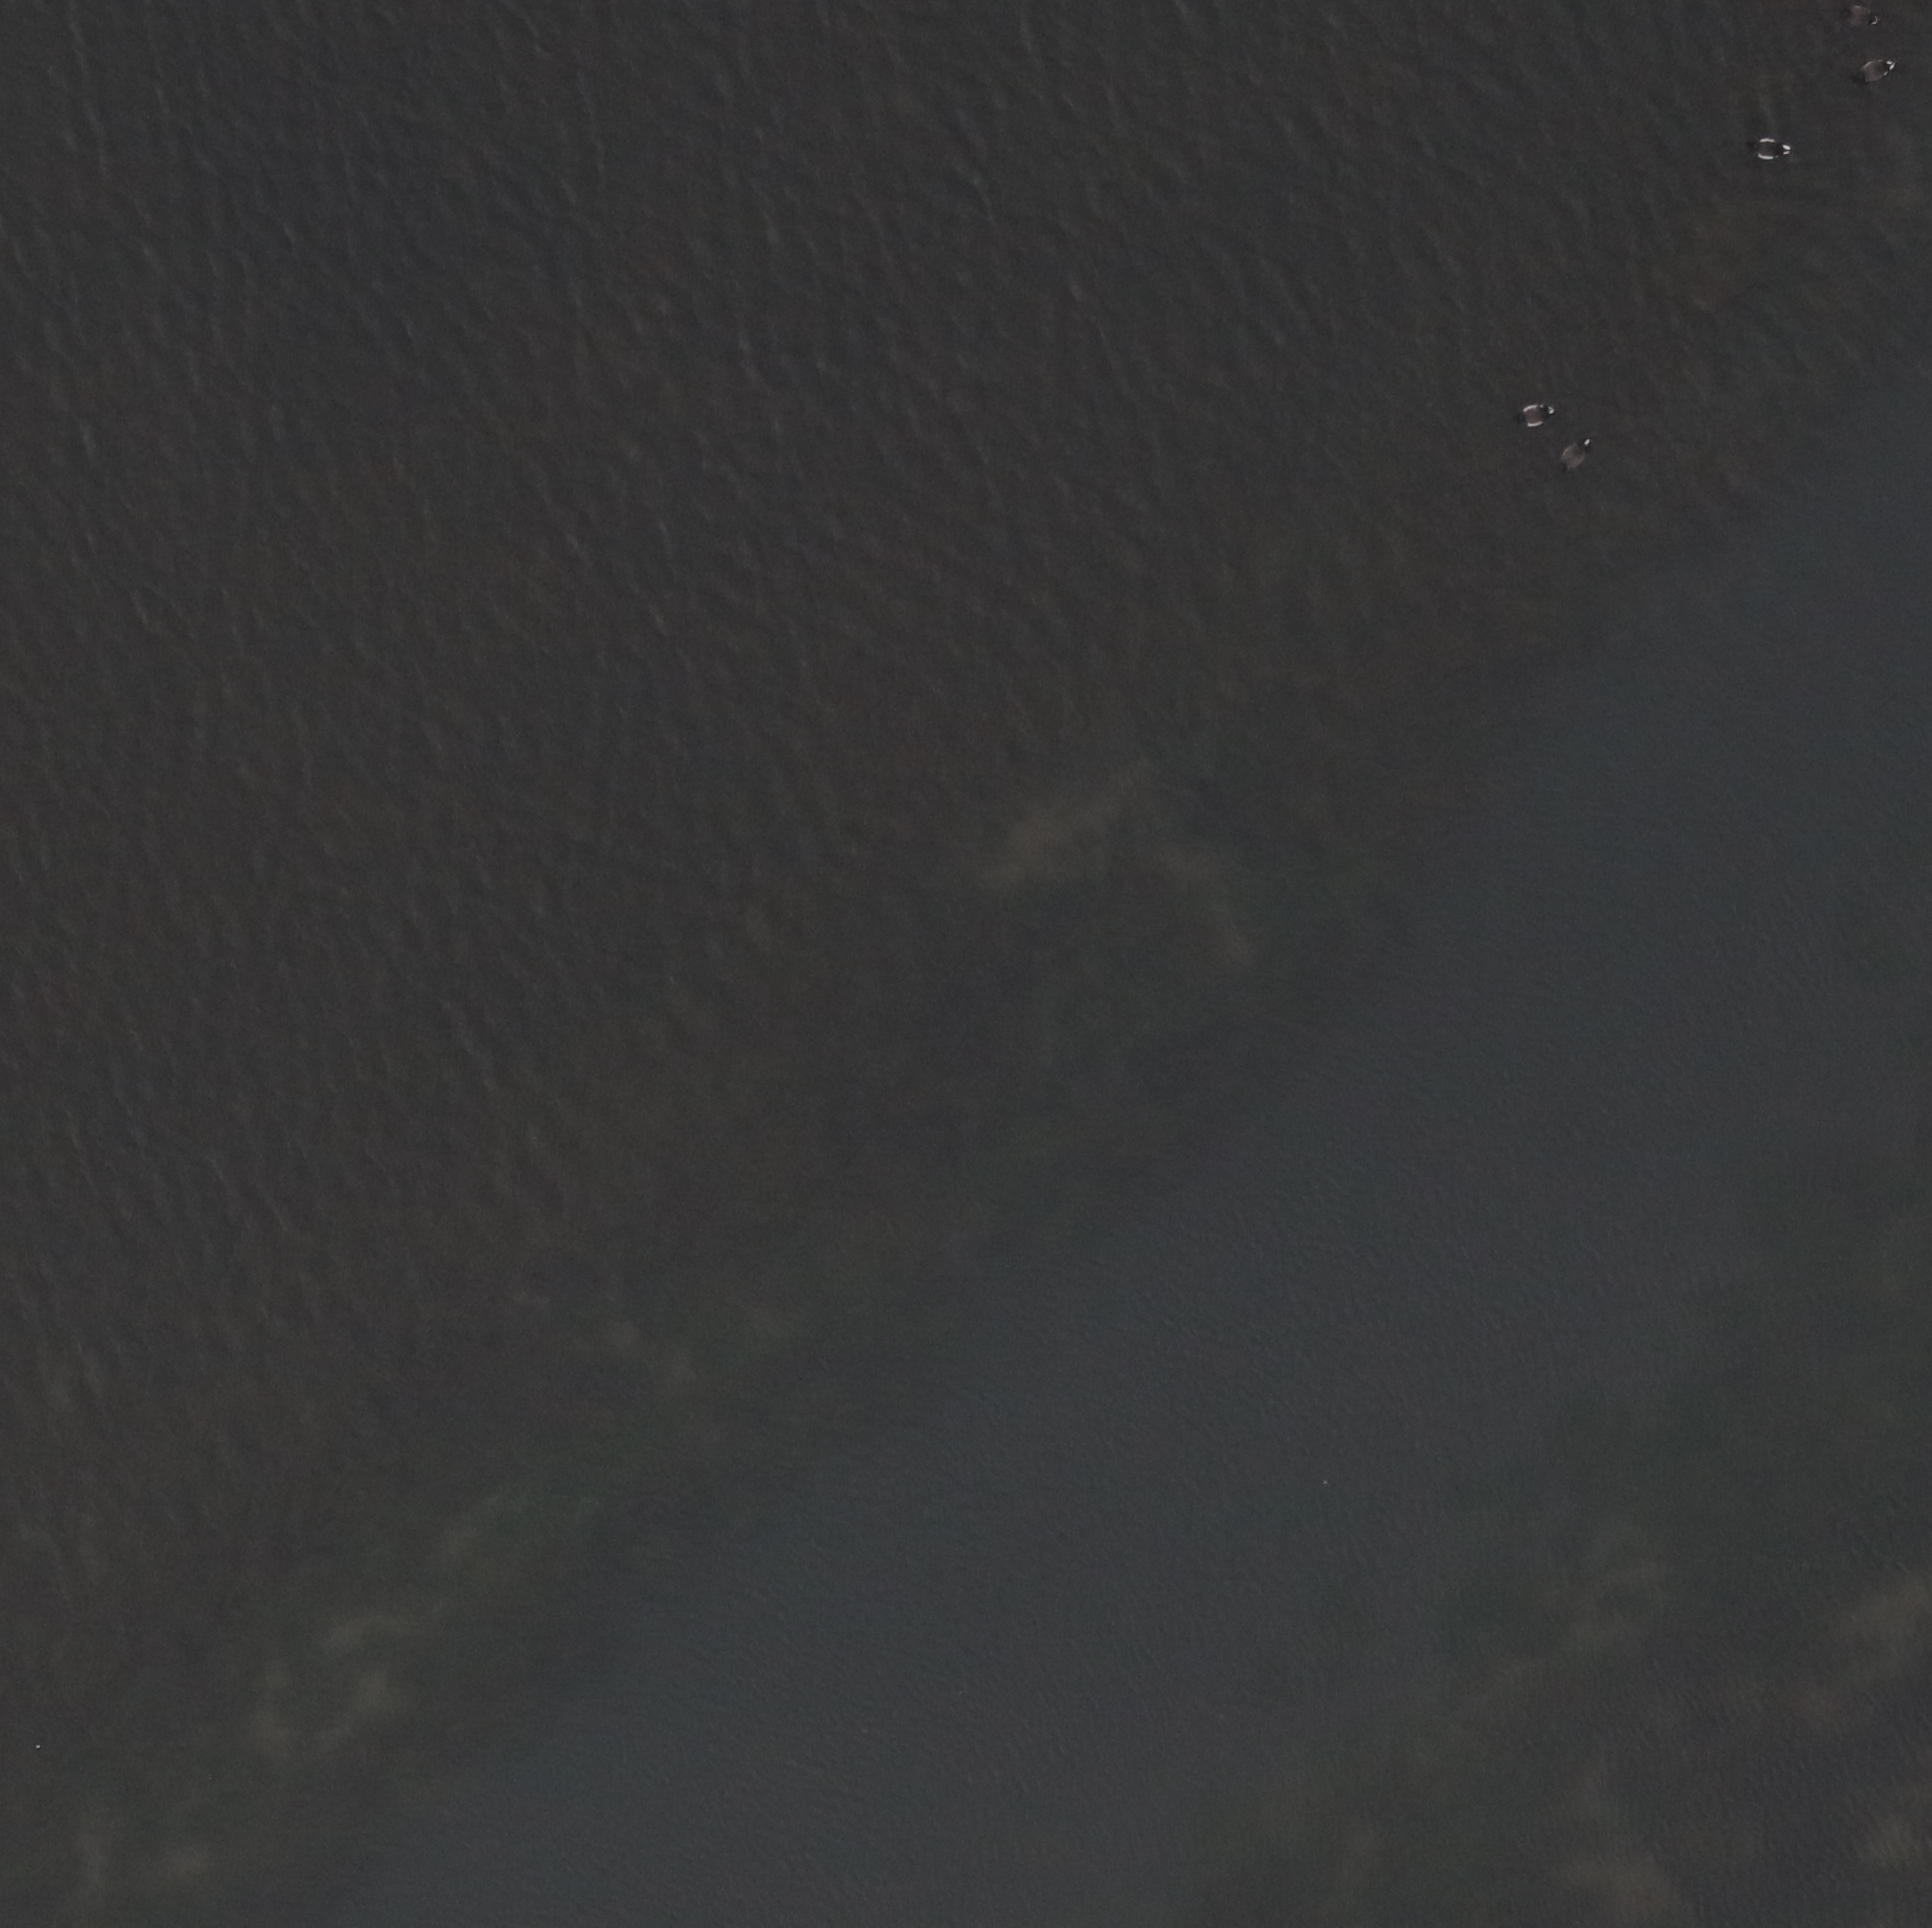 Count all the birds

5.